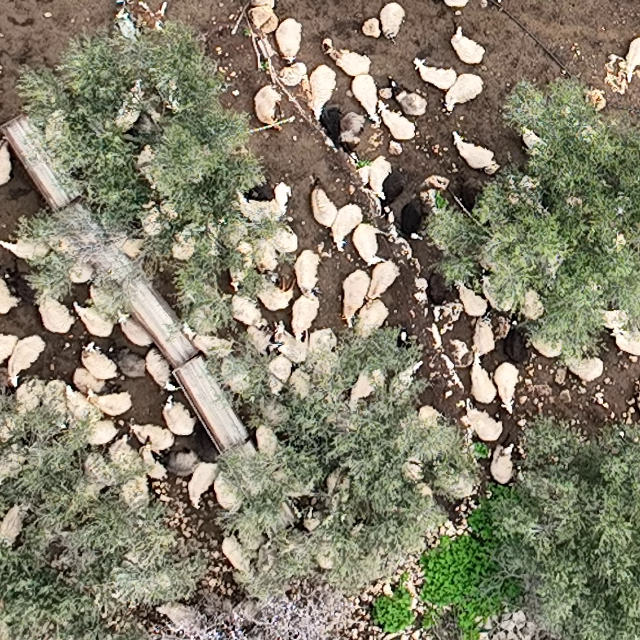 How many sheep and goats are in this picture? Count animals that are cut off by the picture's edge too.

112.